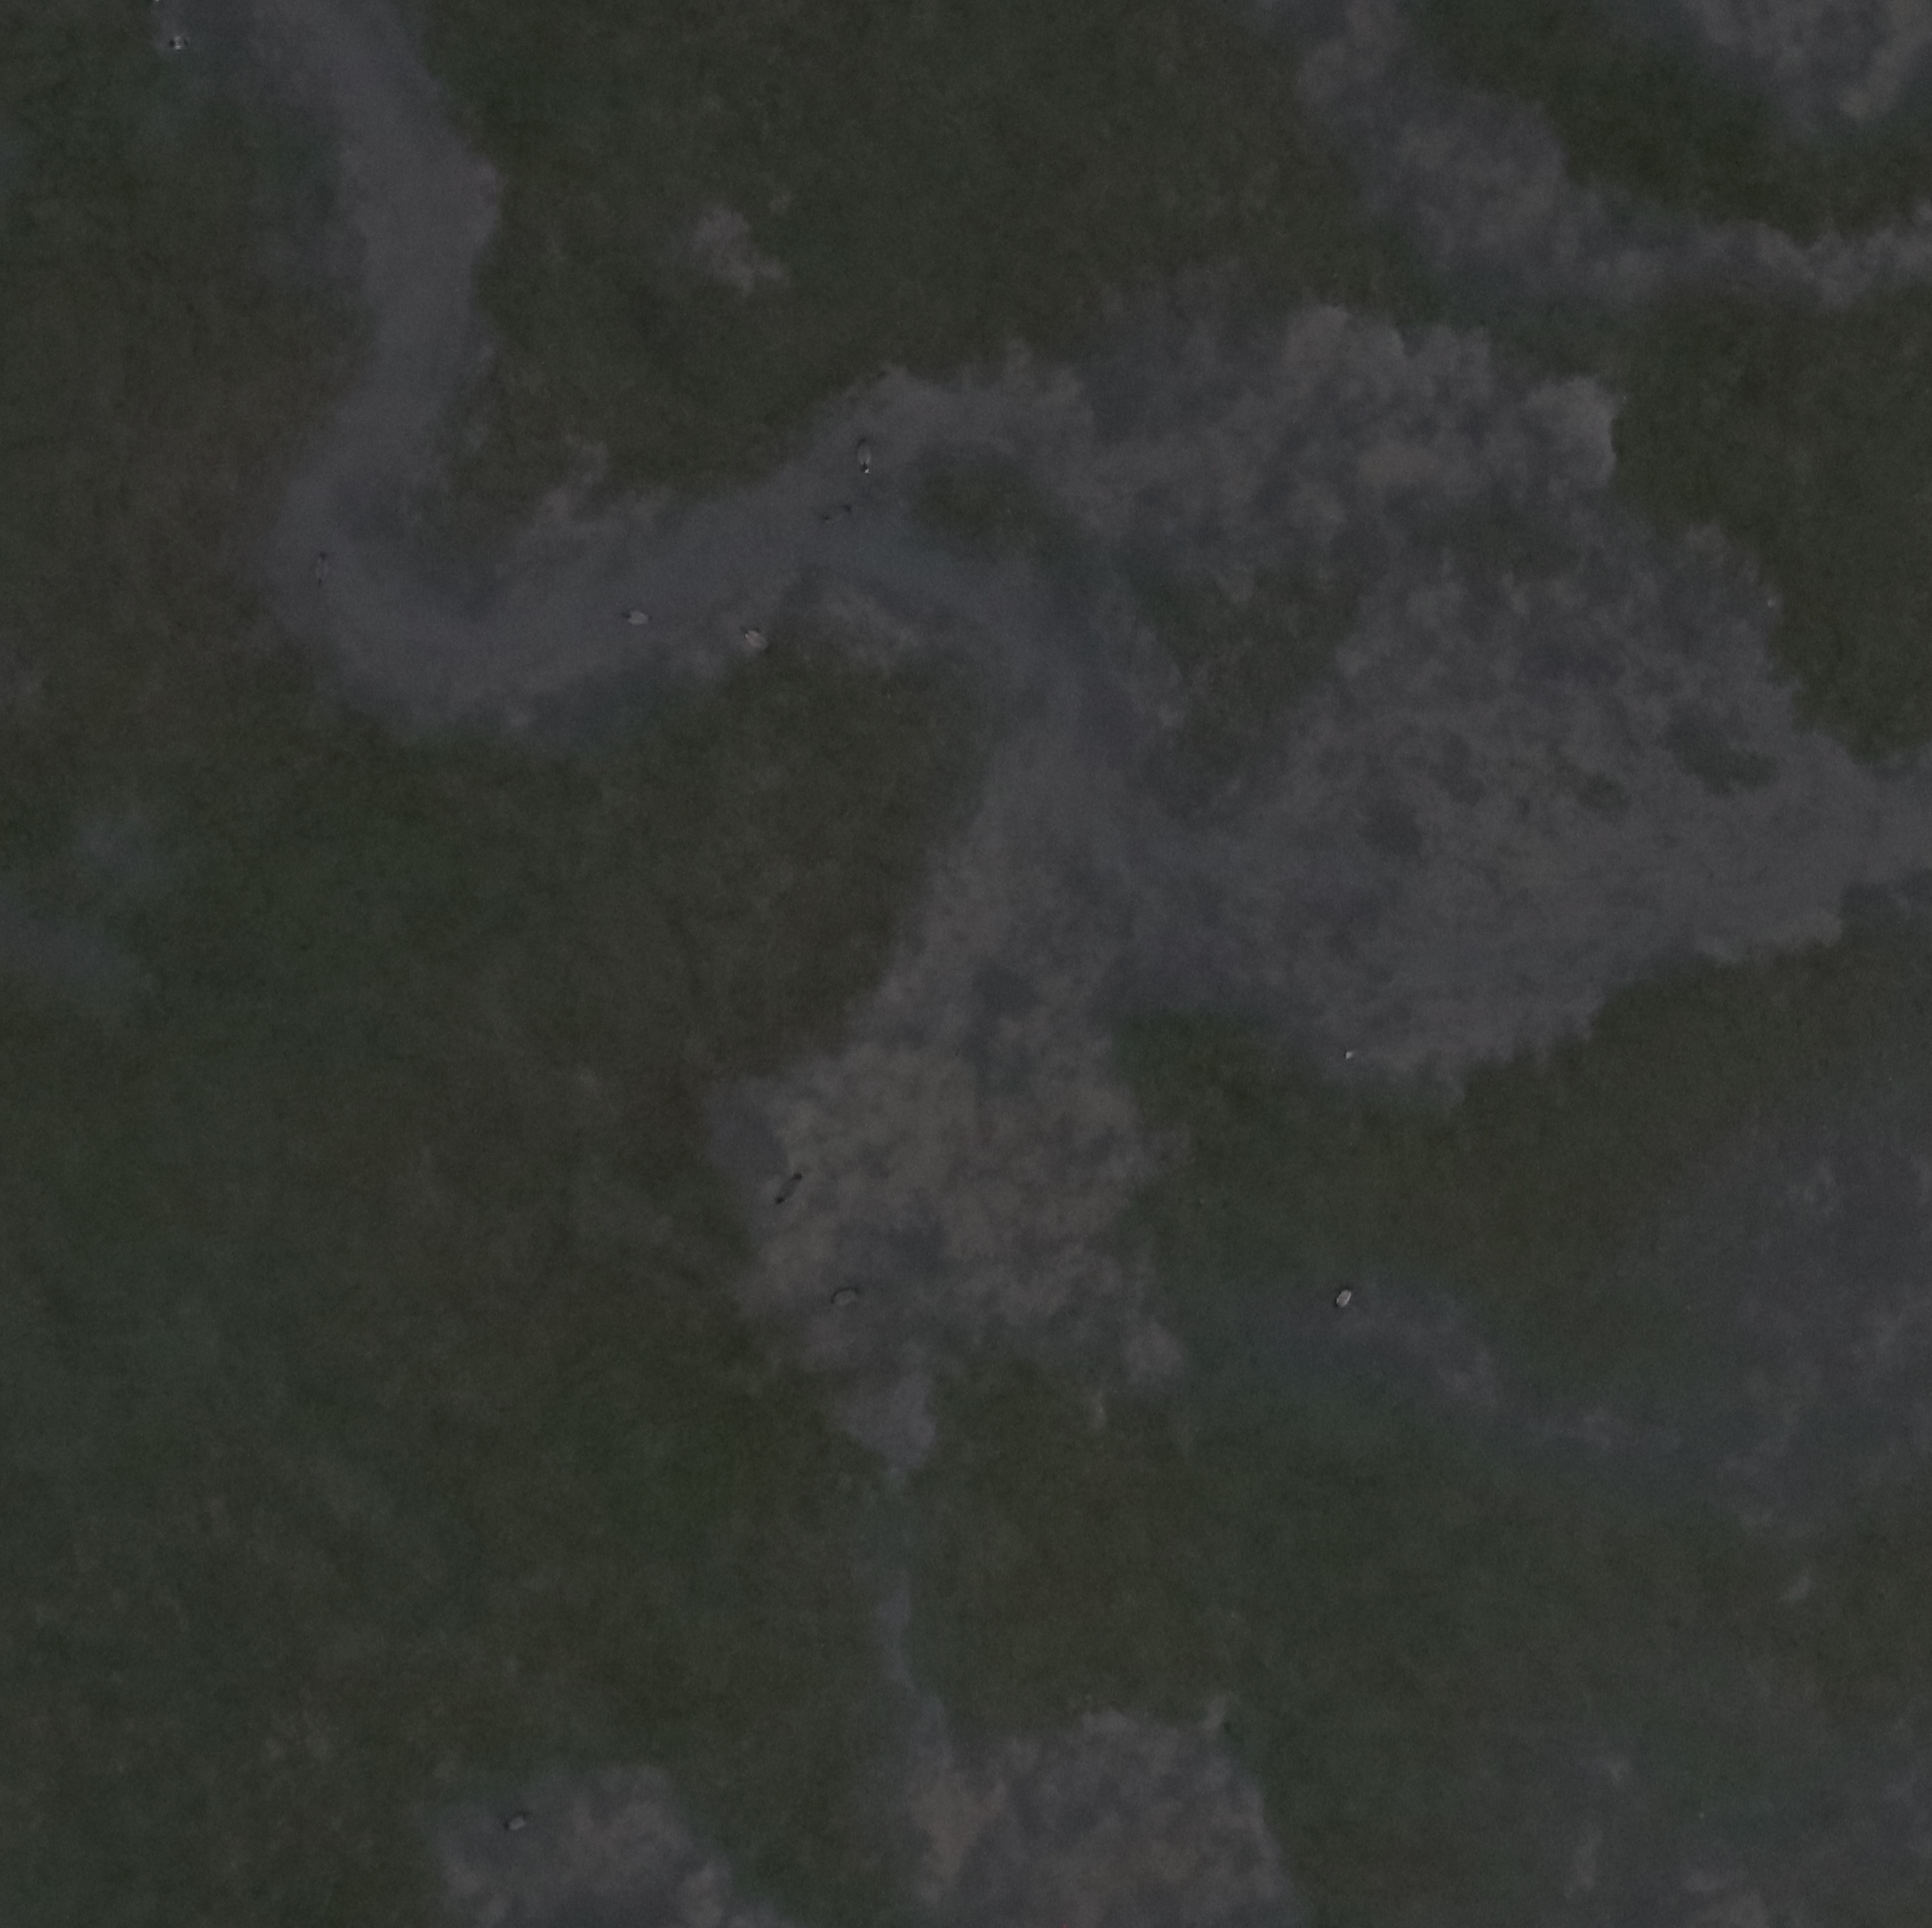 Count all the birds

10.